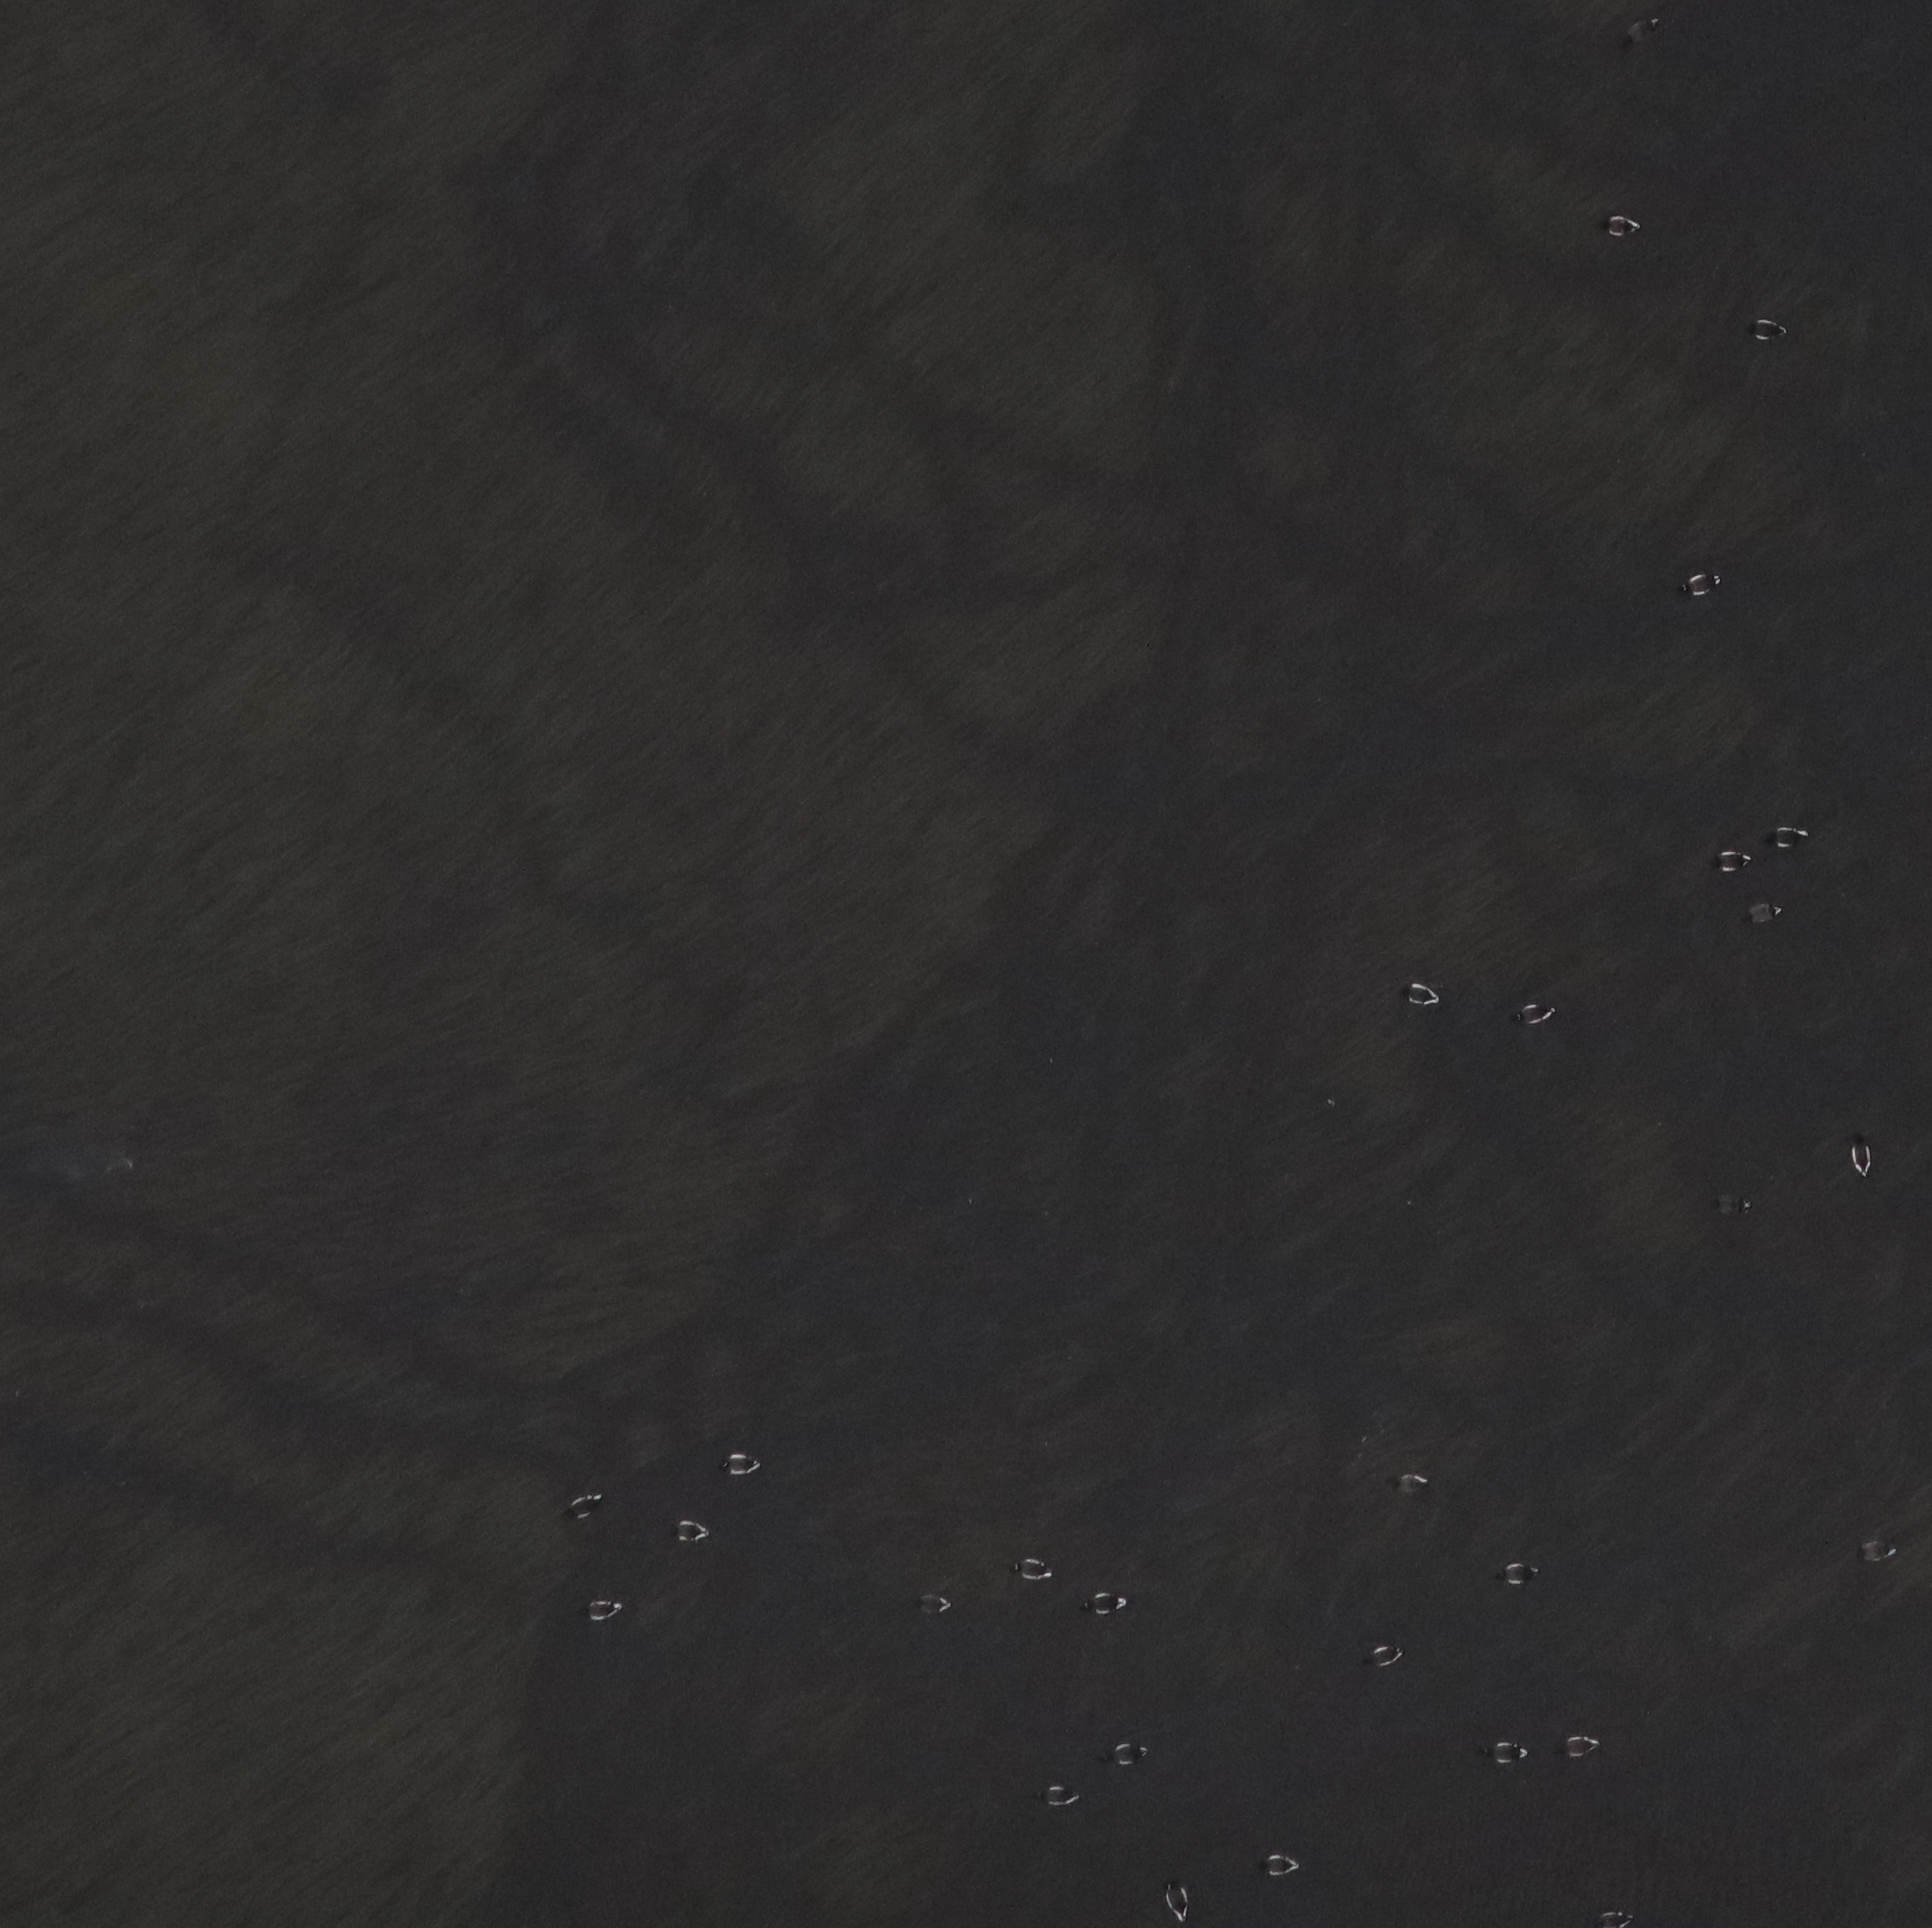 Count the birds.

29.